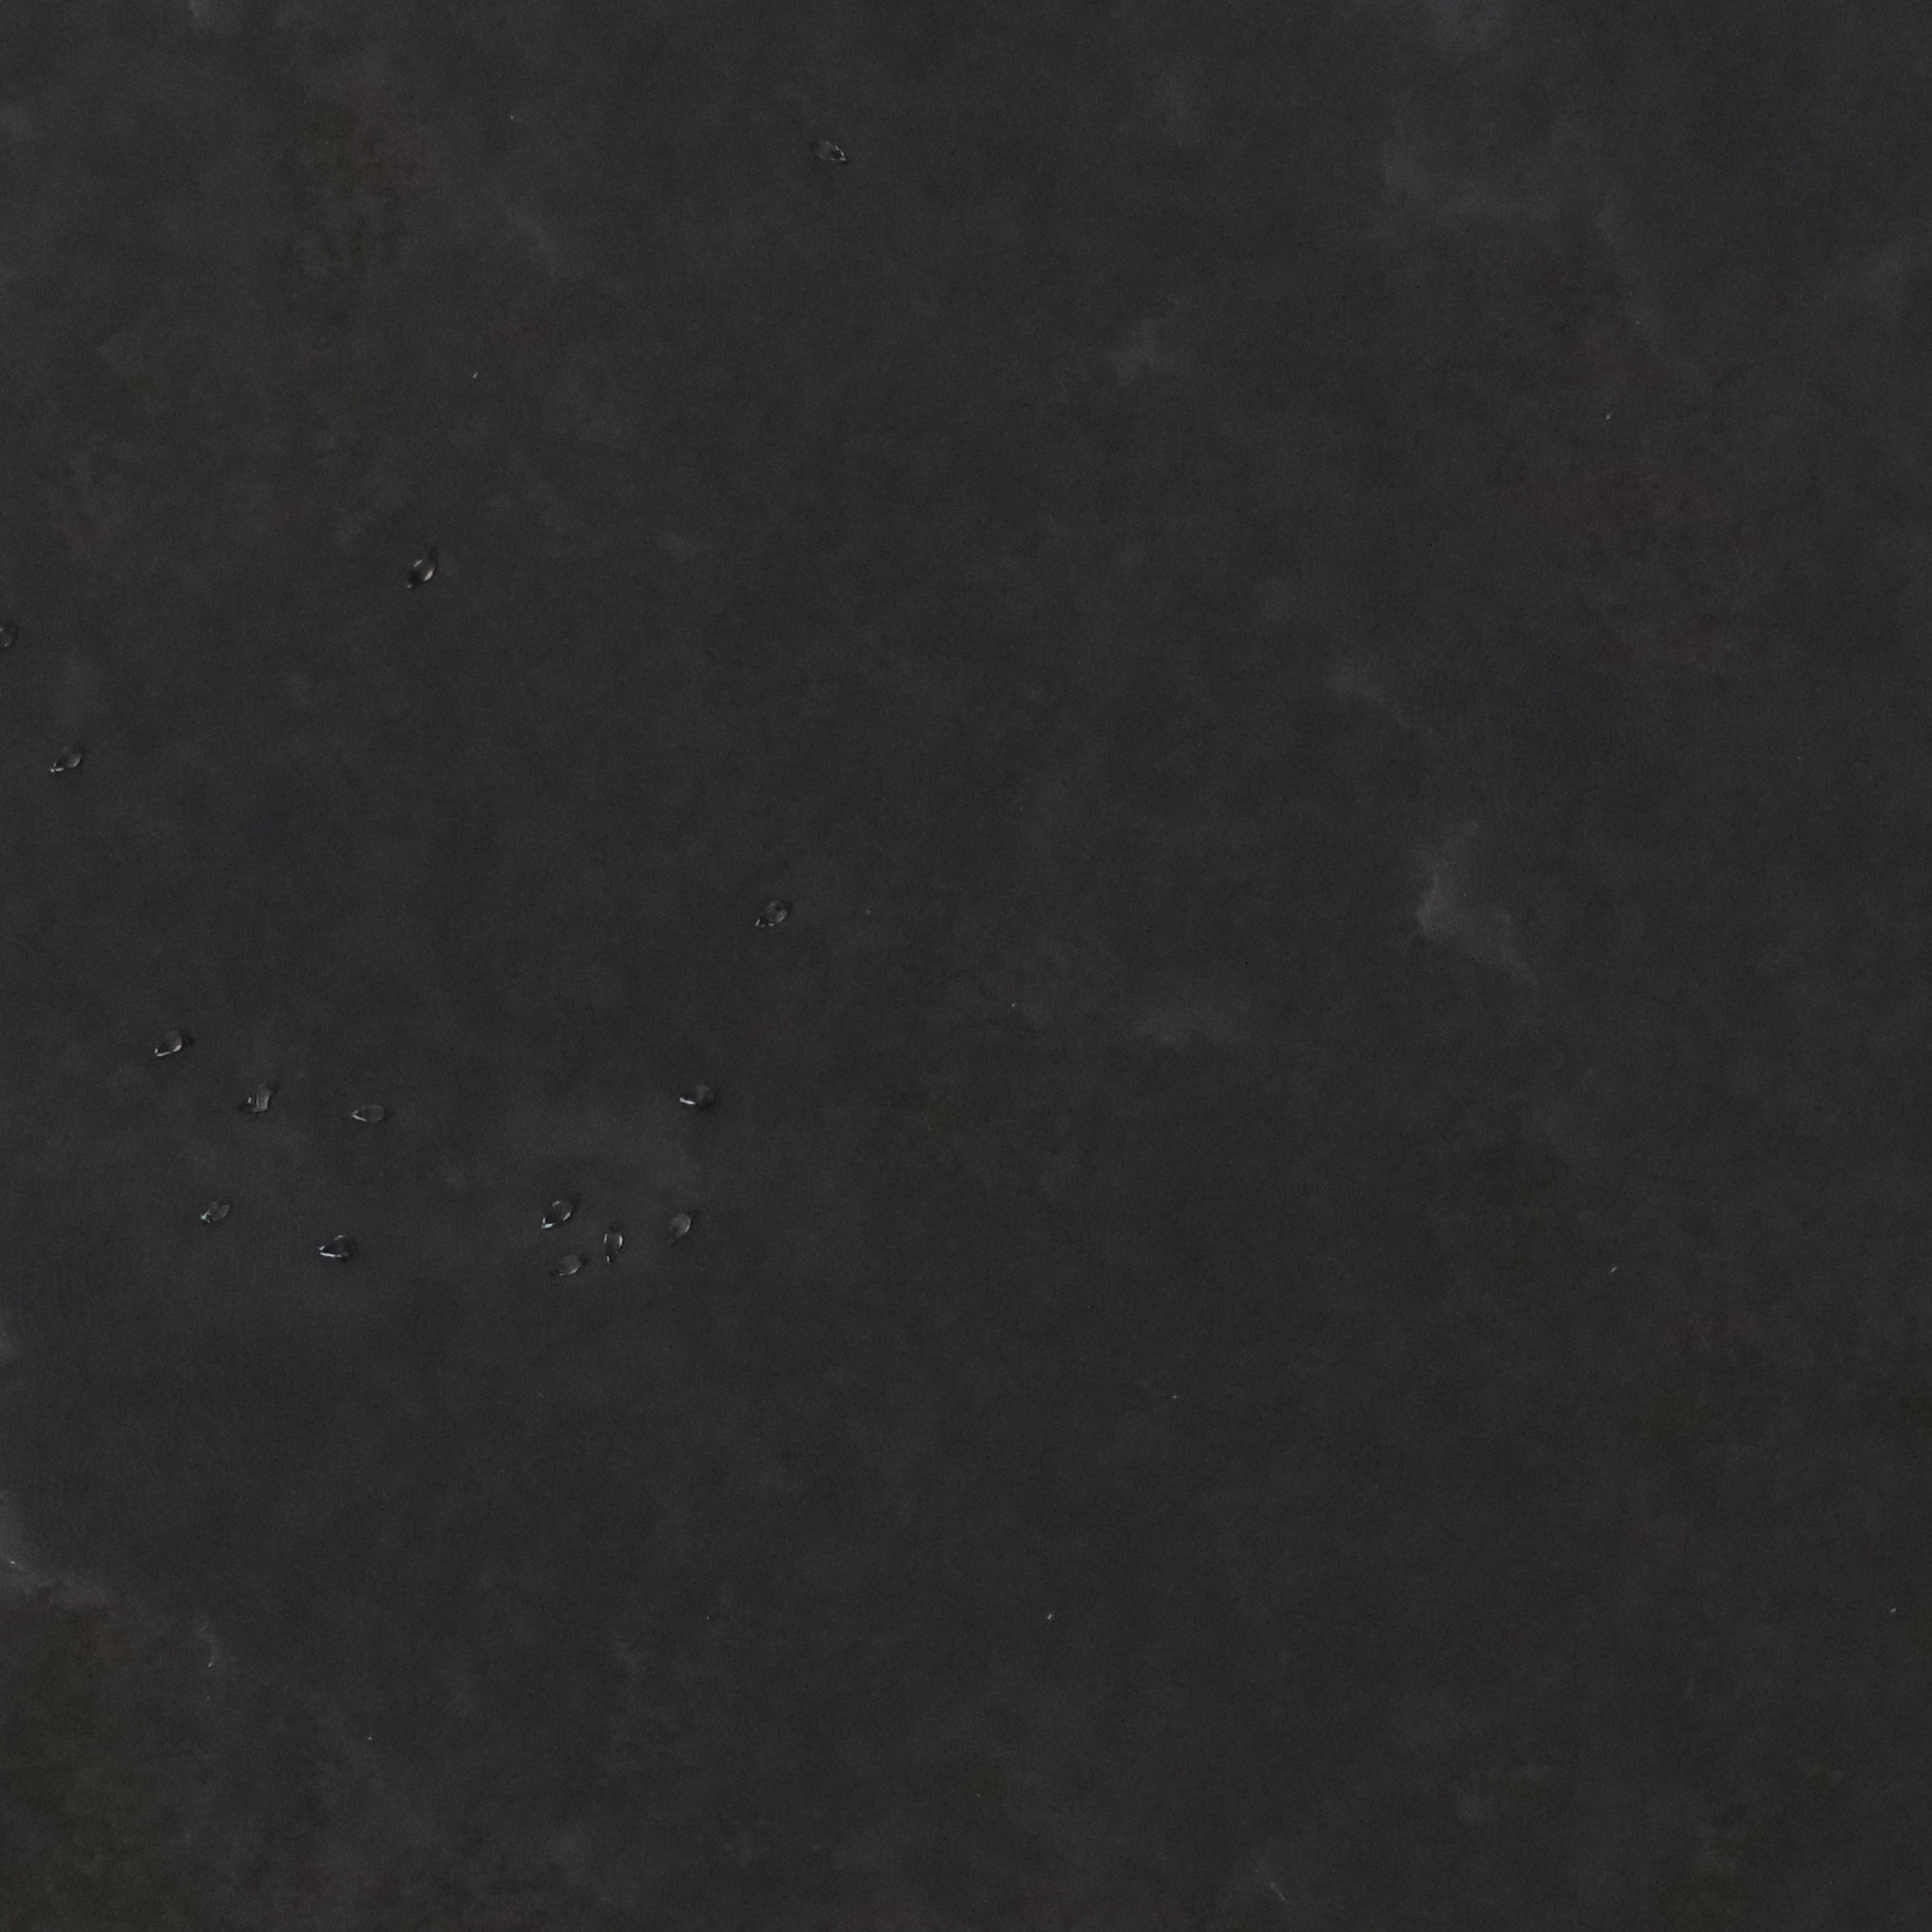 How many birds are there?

15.